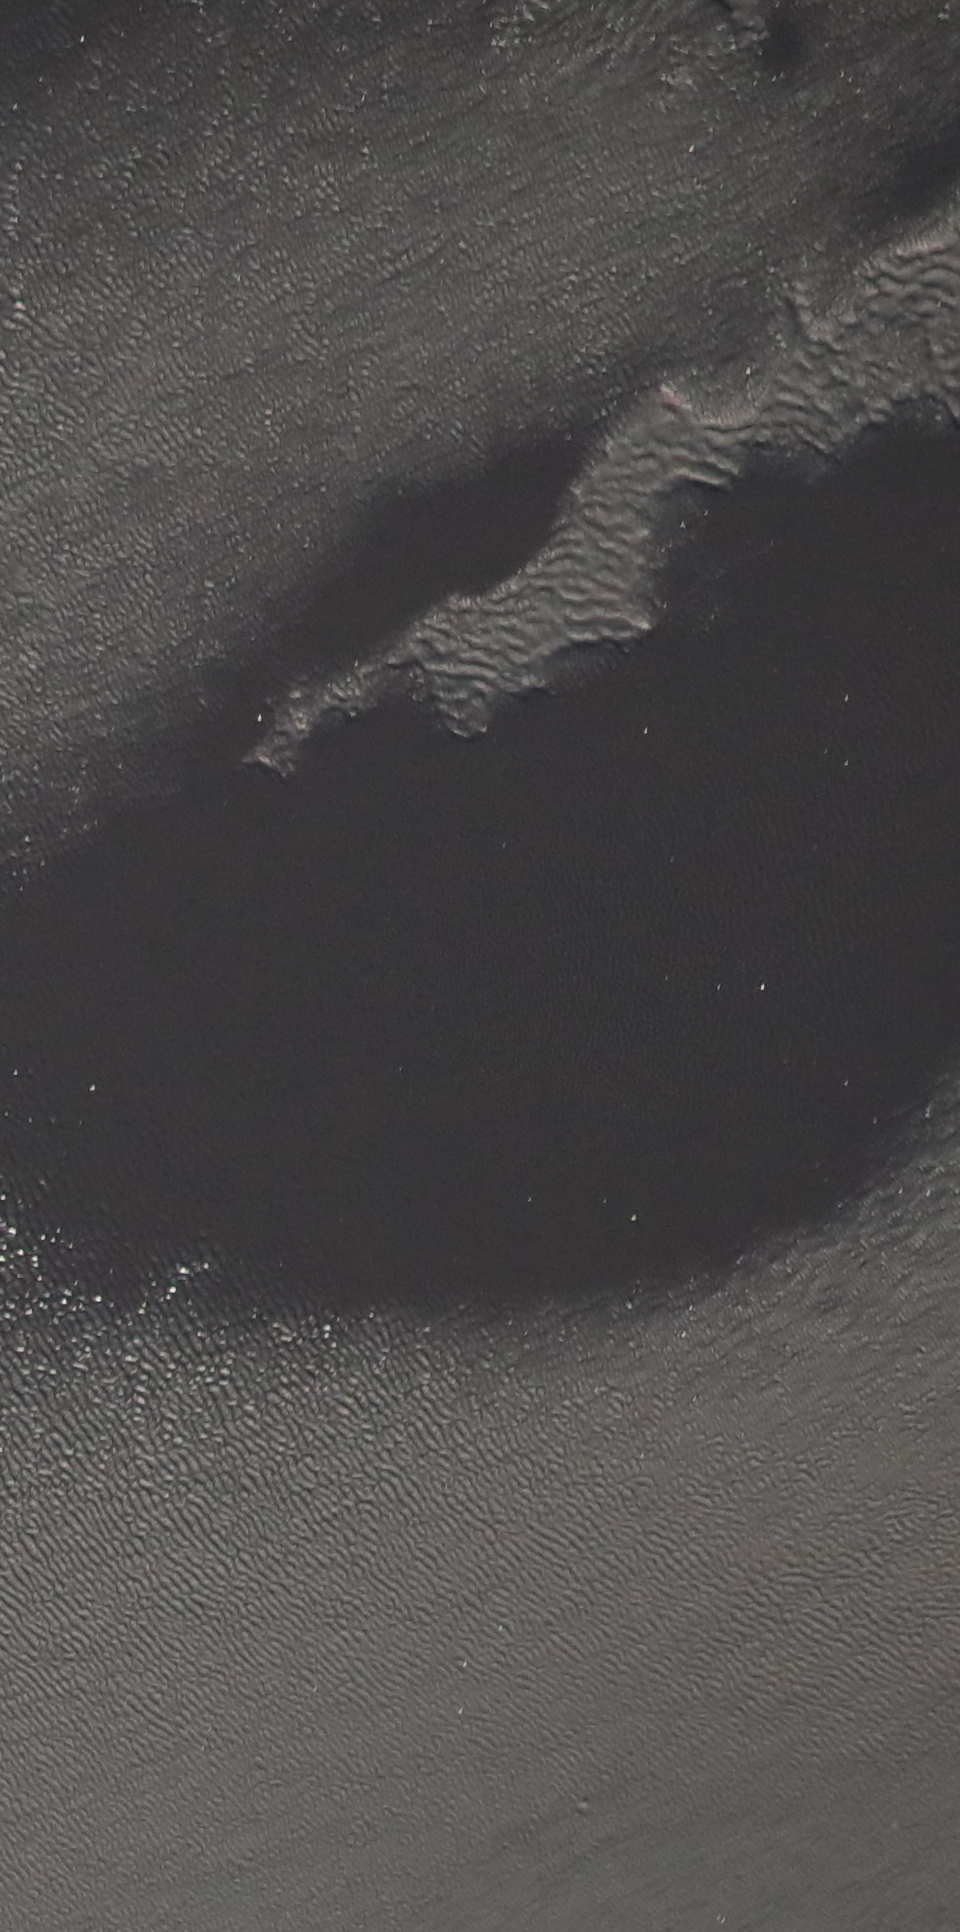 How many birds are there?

0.